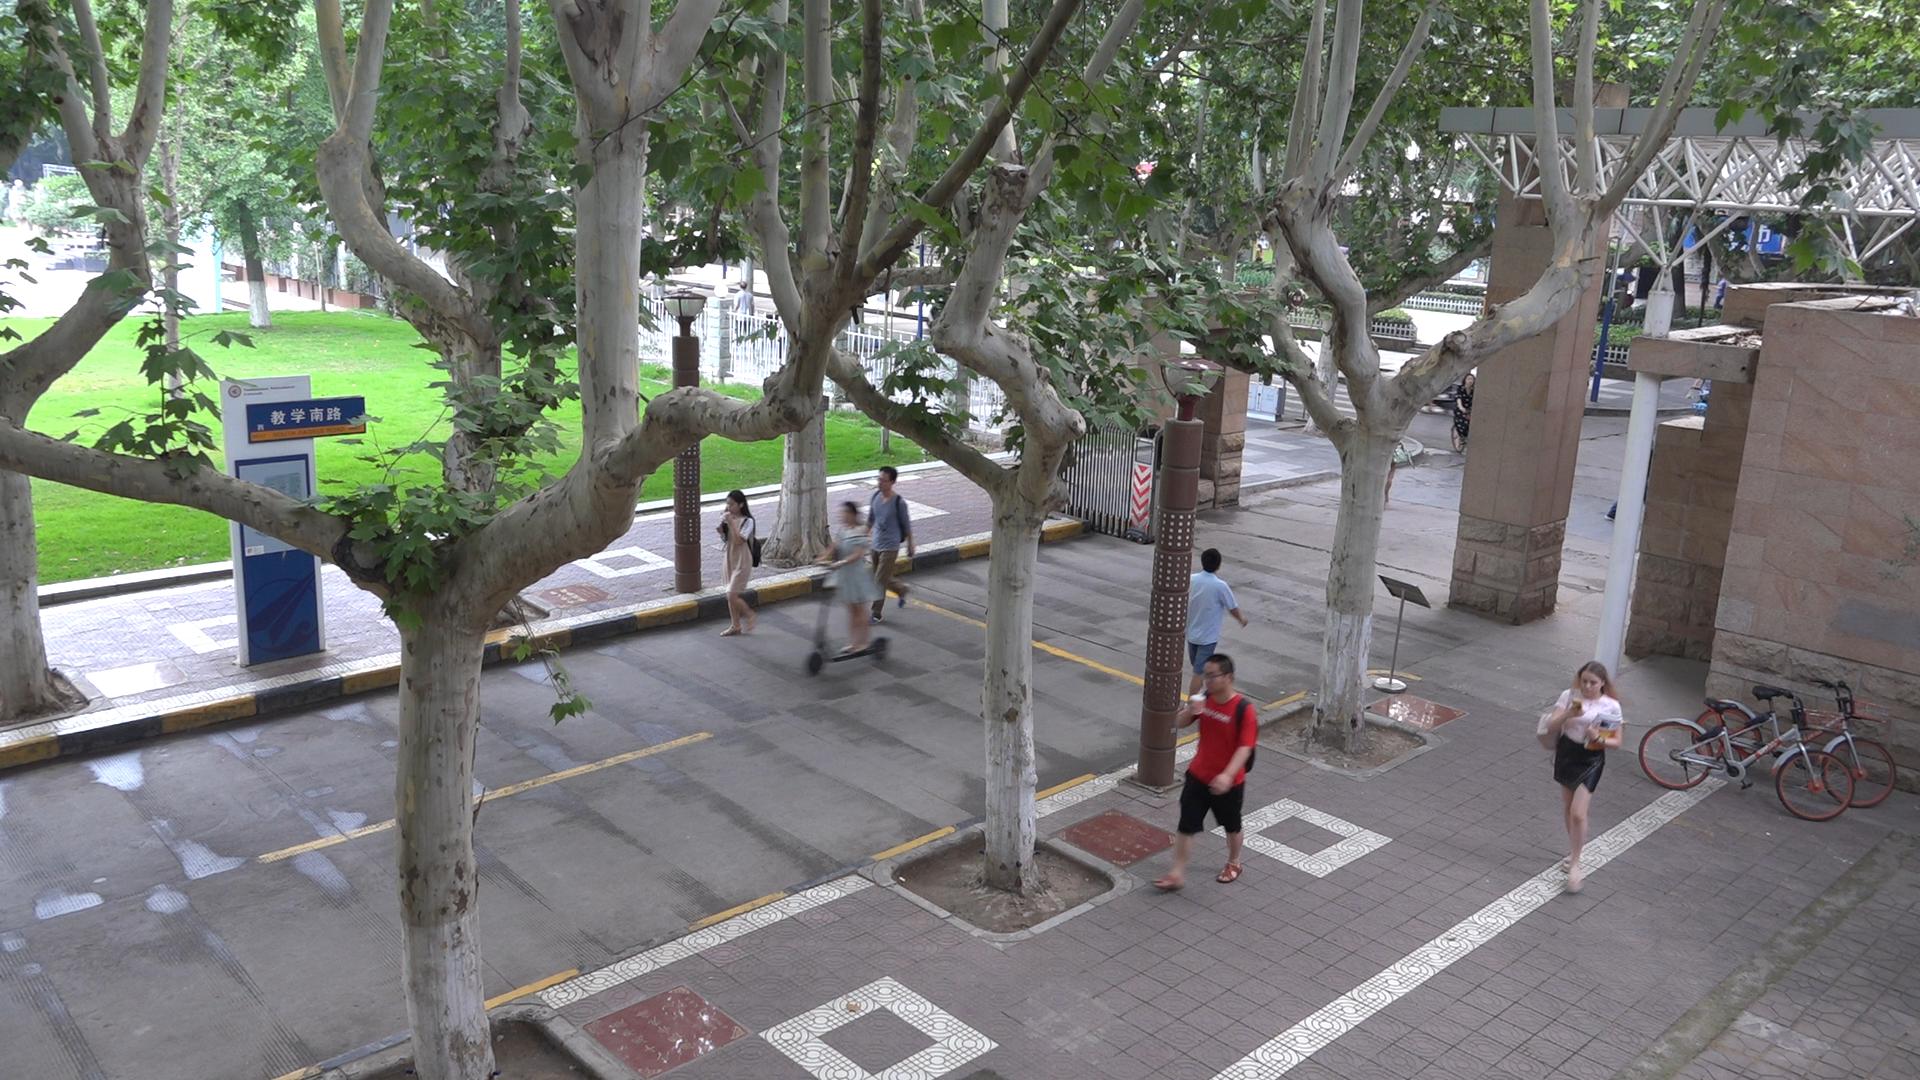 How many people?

7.